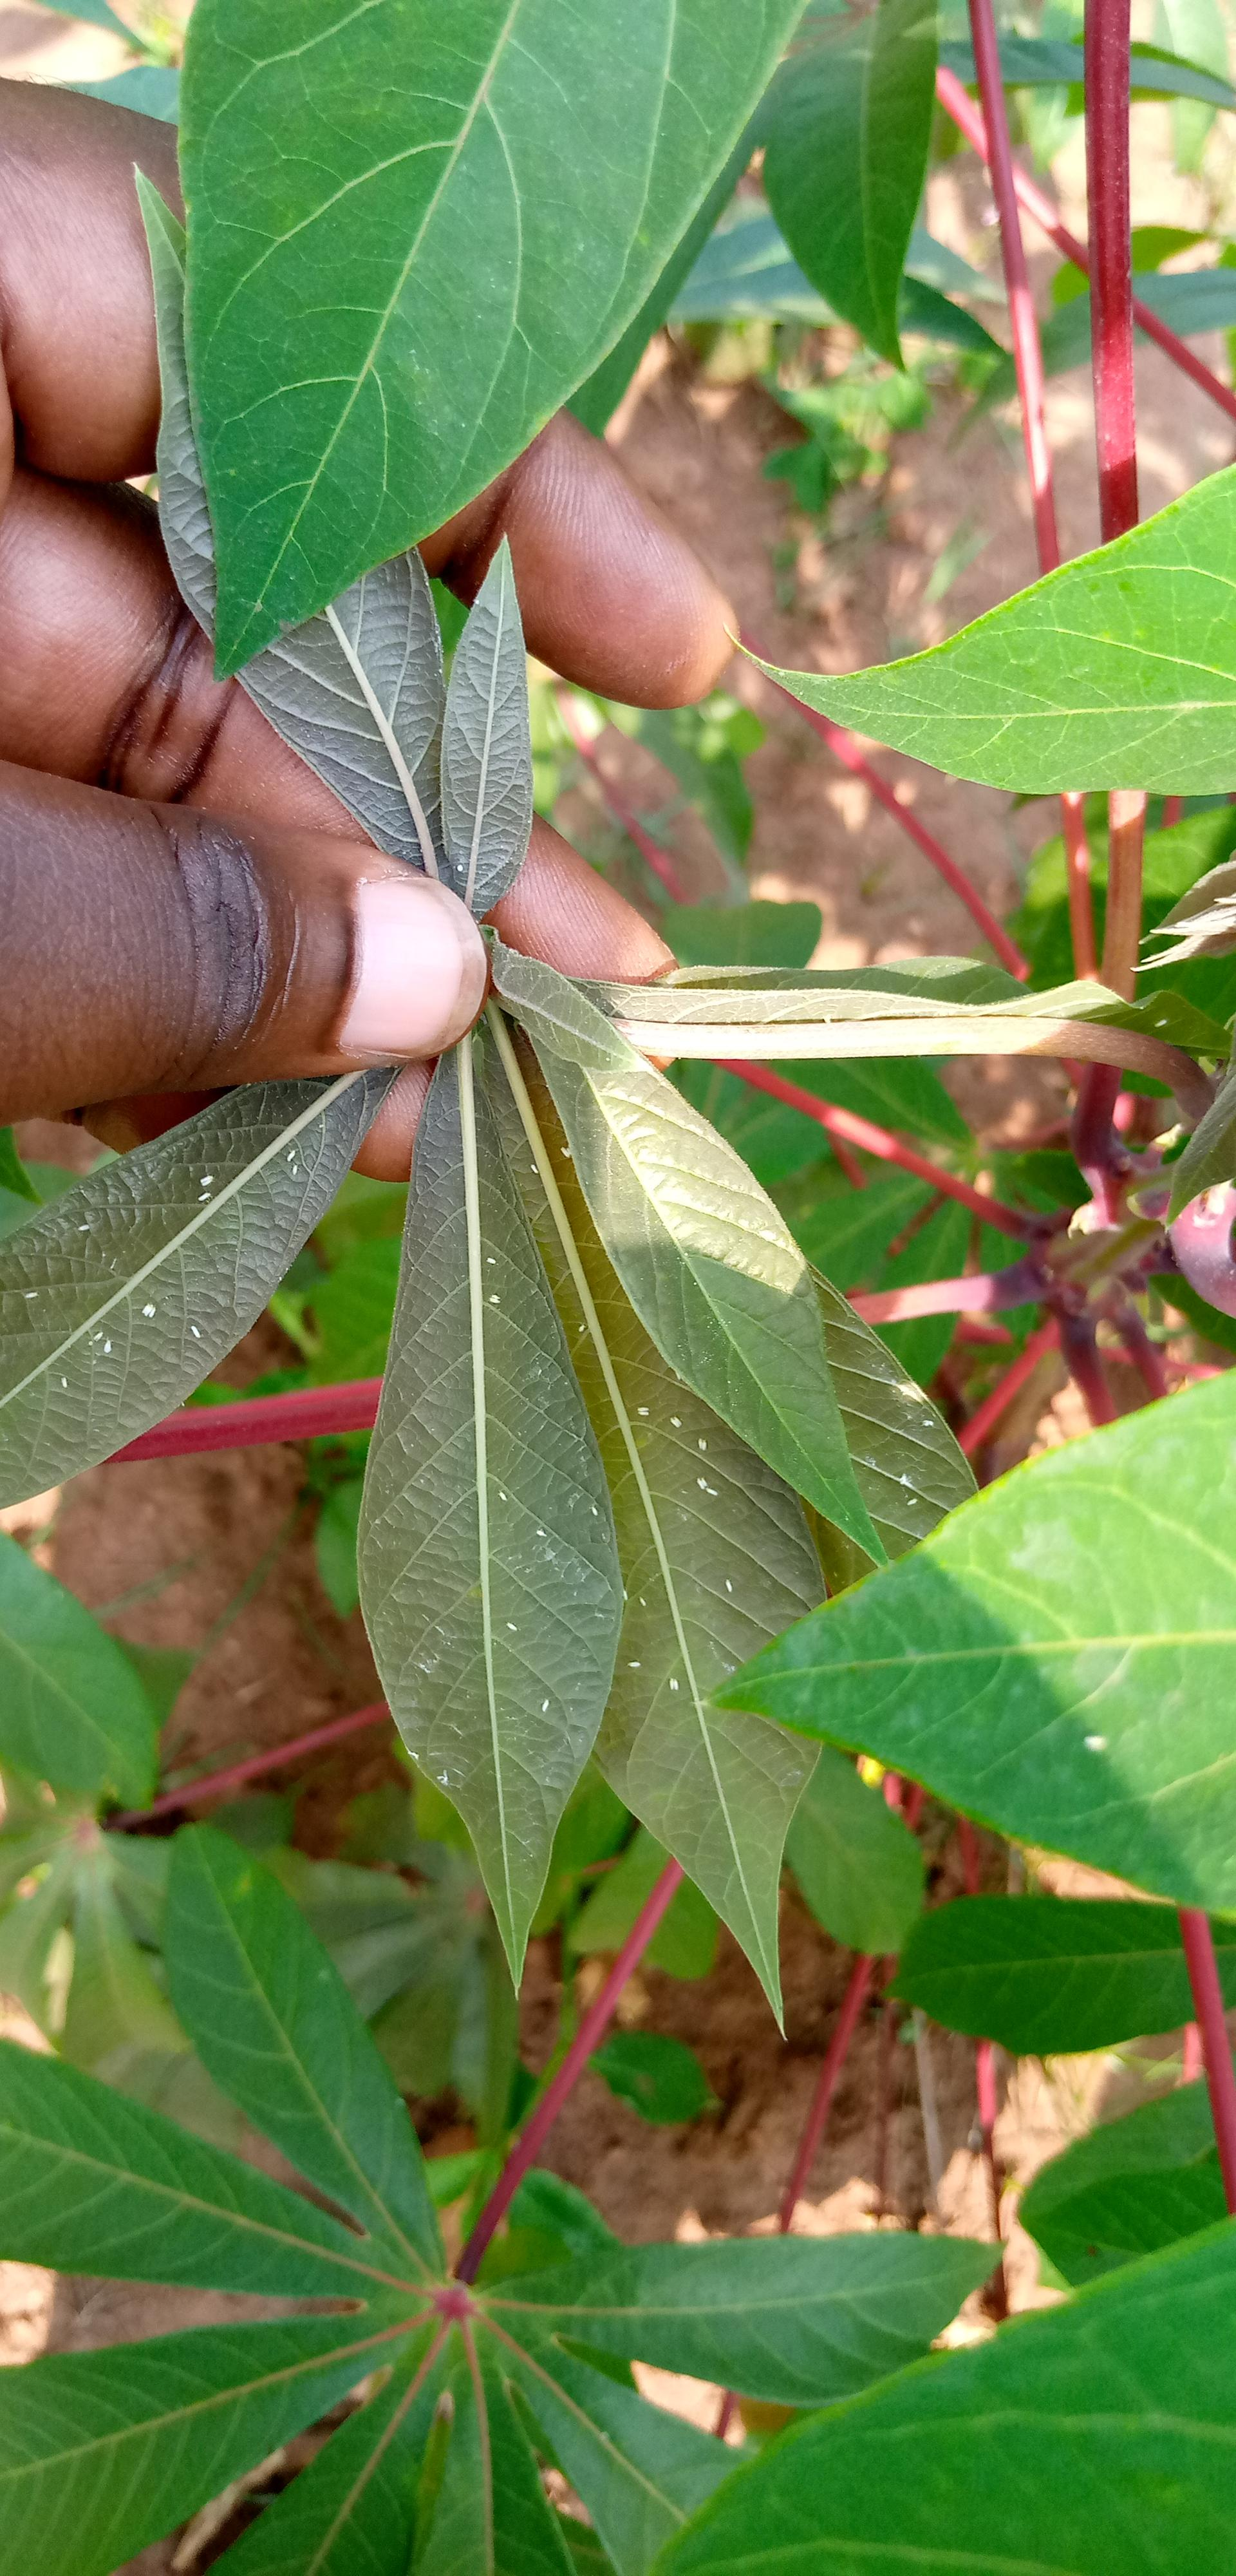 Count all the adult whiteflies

41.